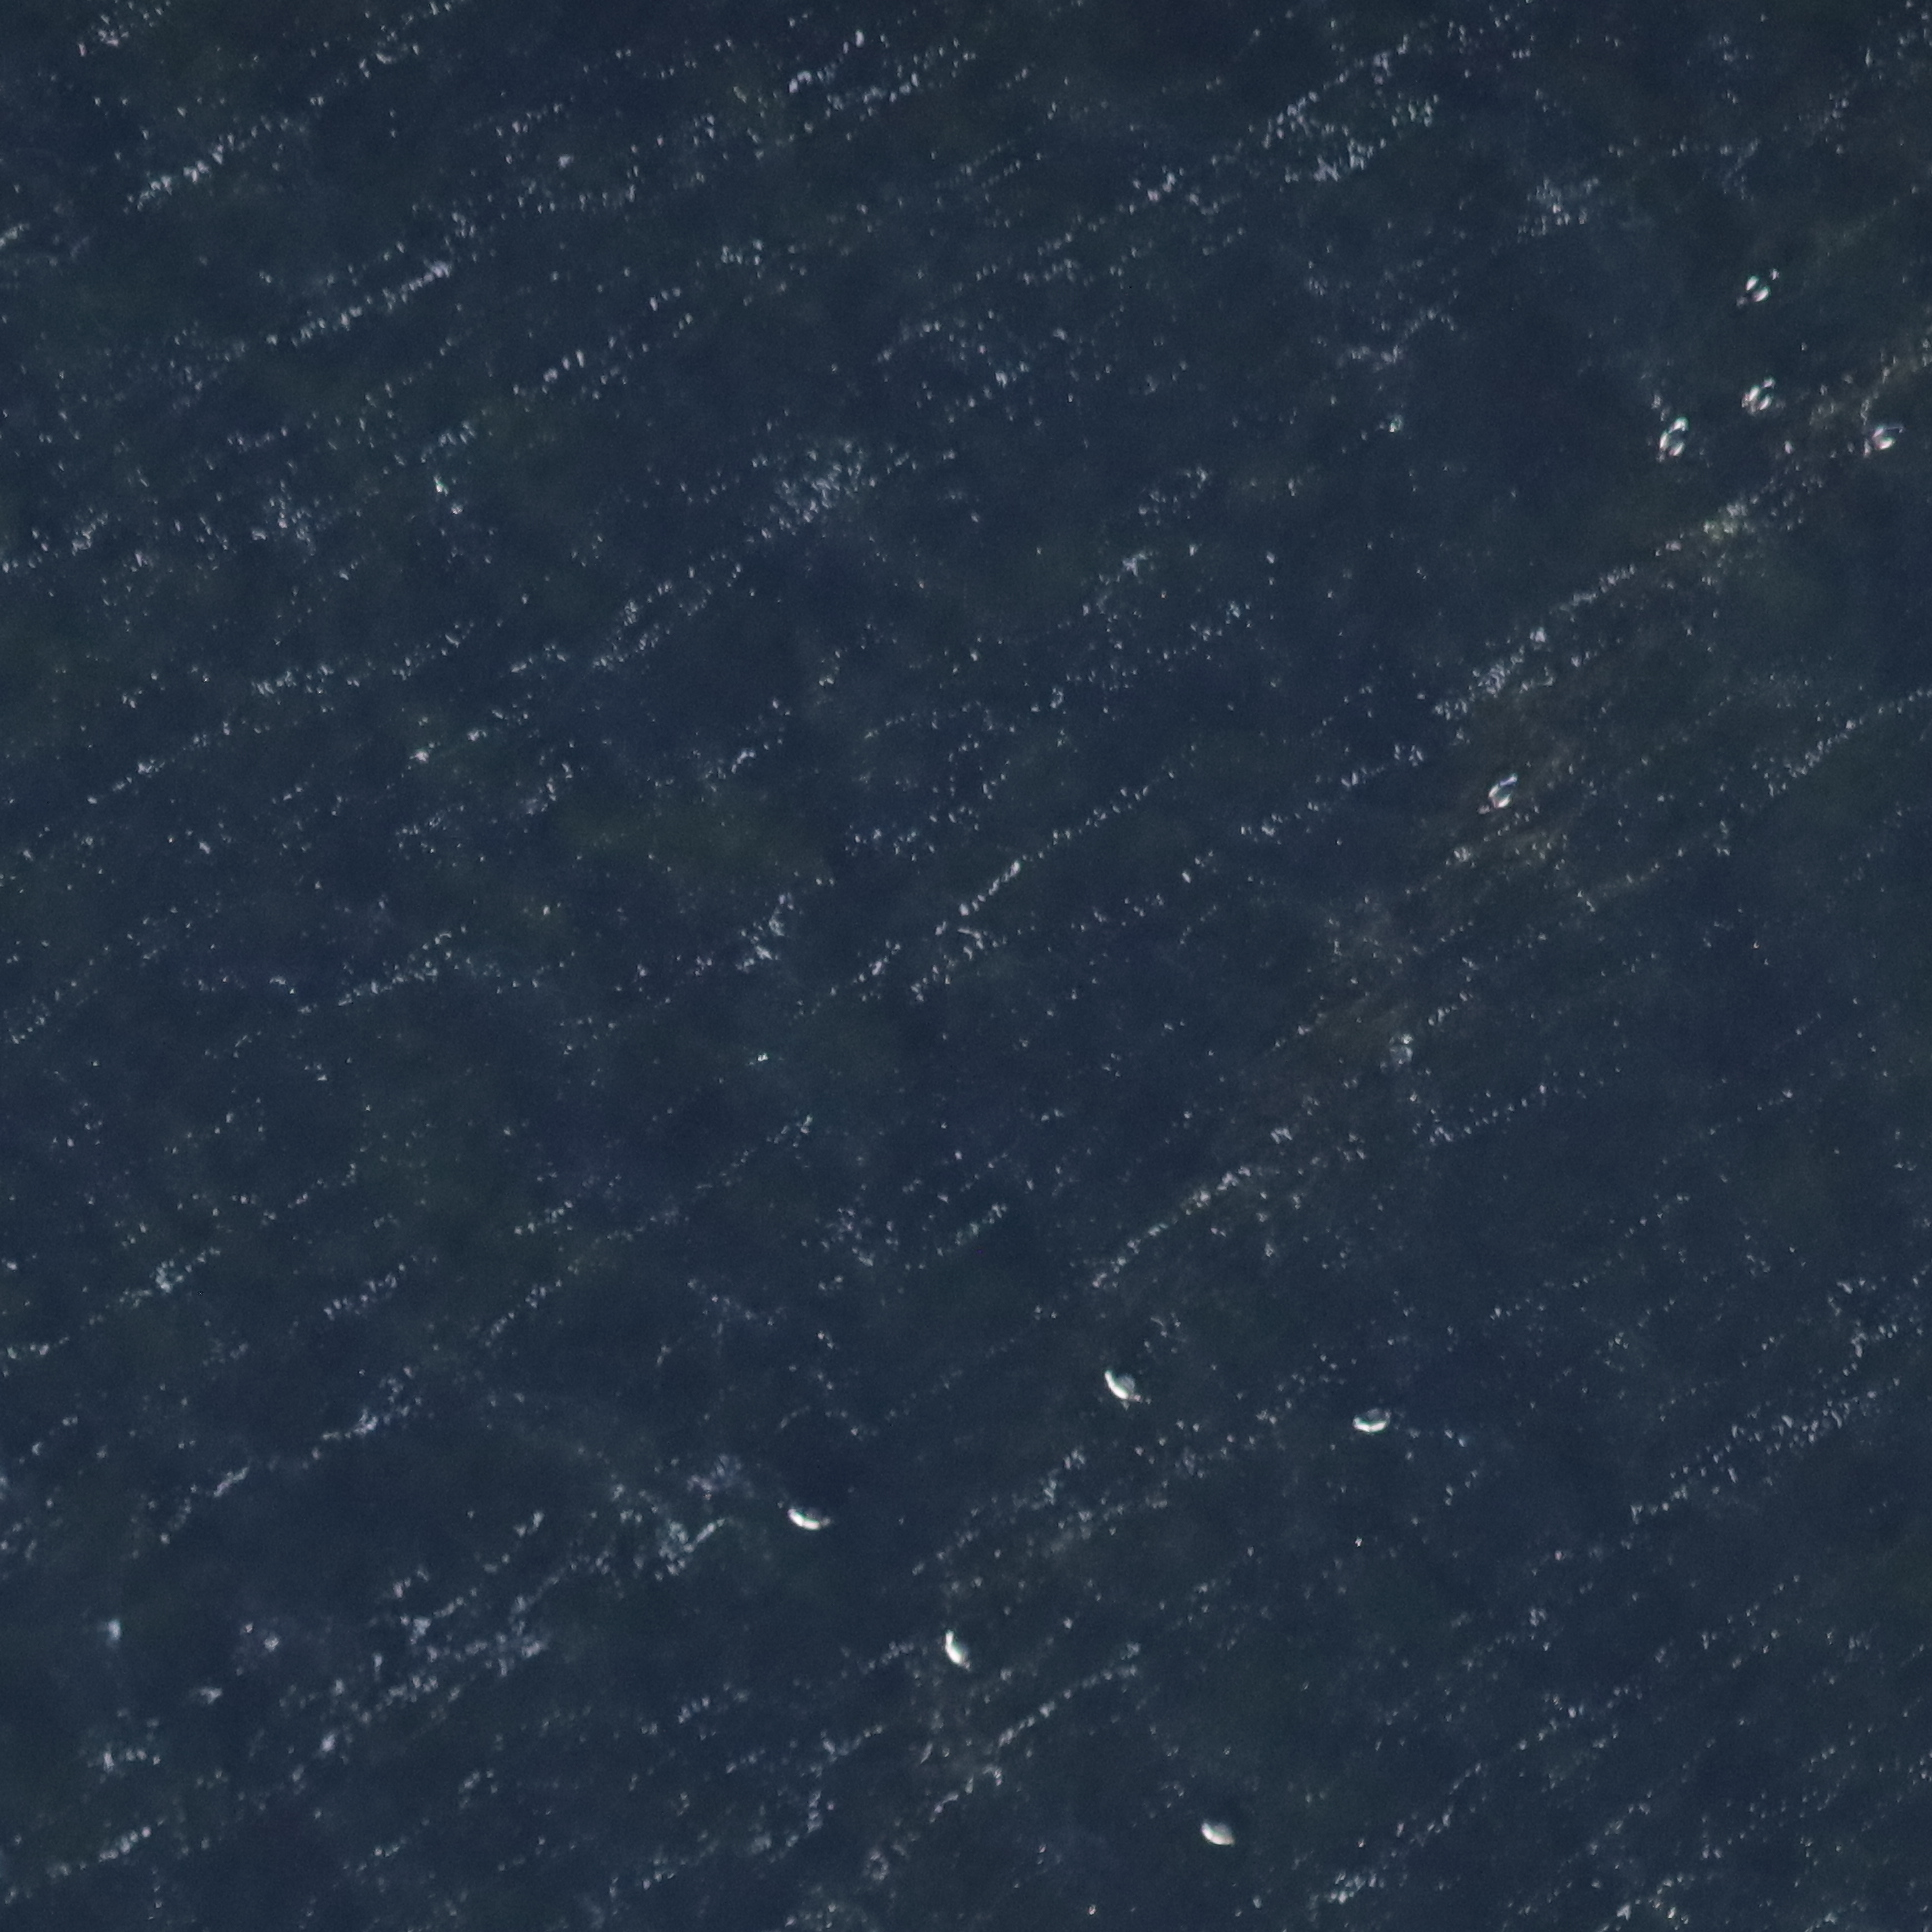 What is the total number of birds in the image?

10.